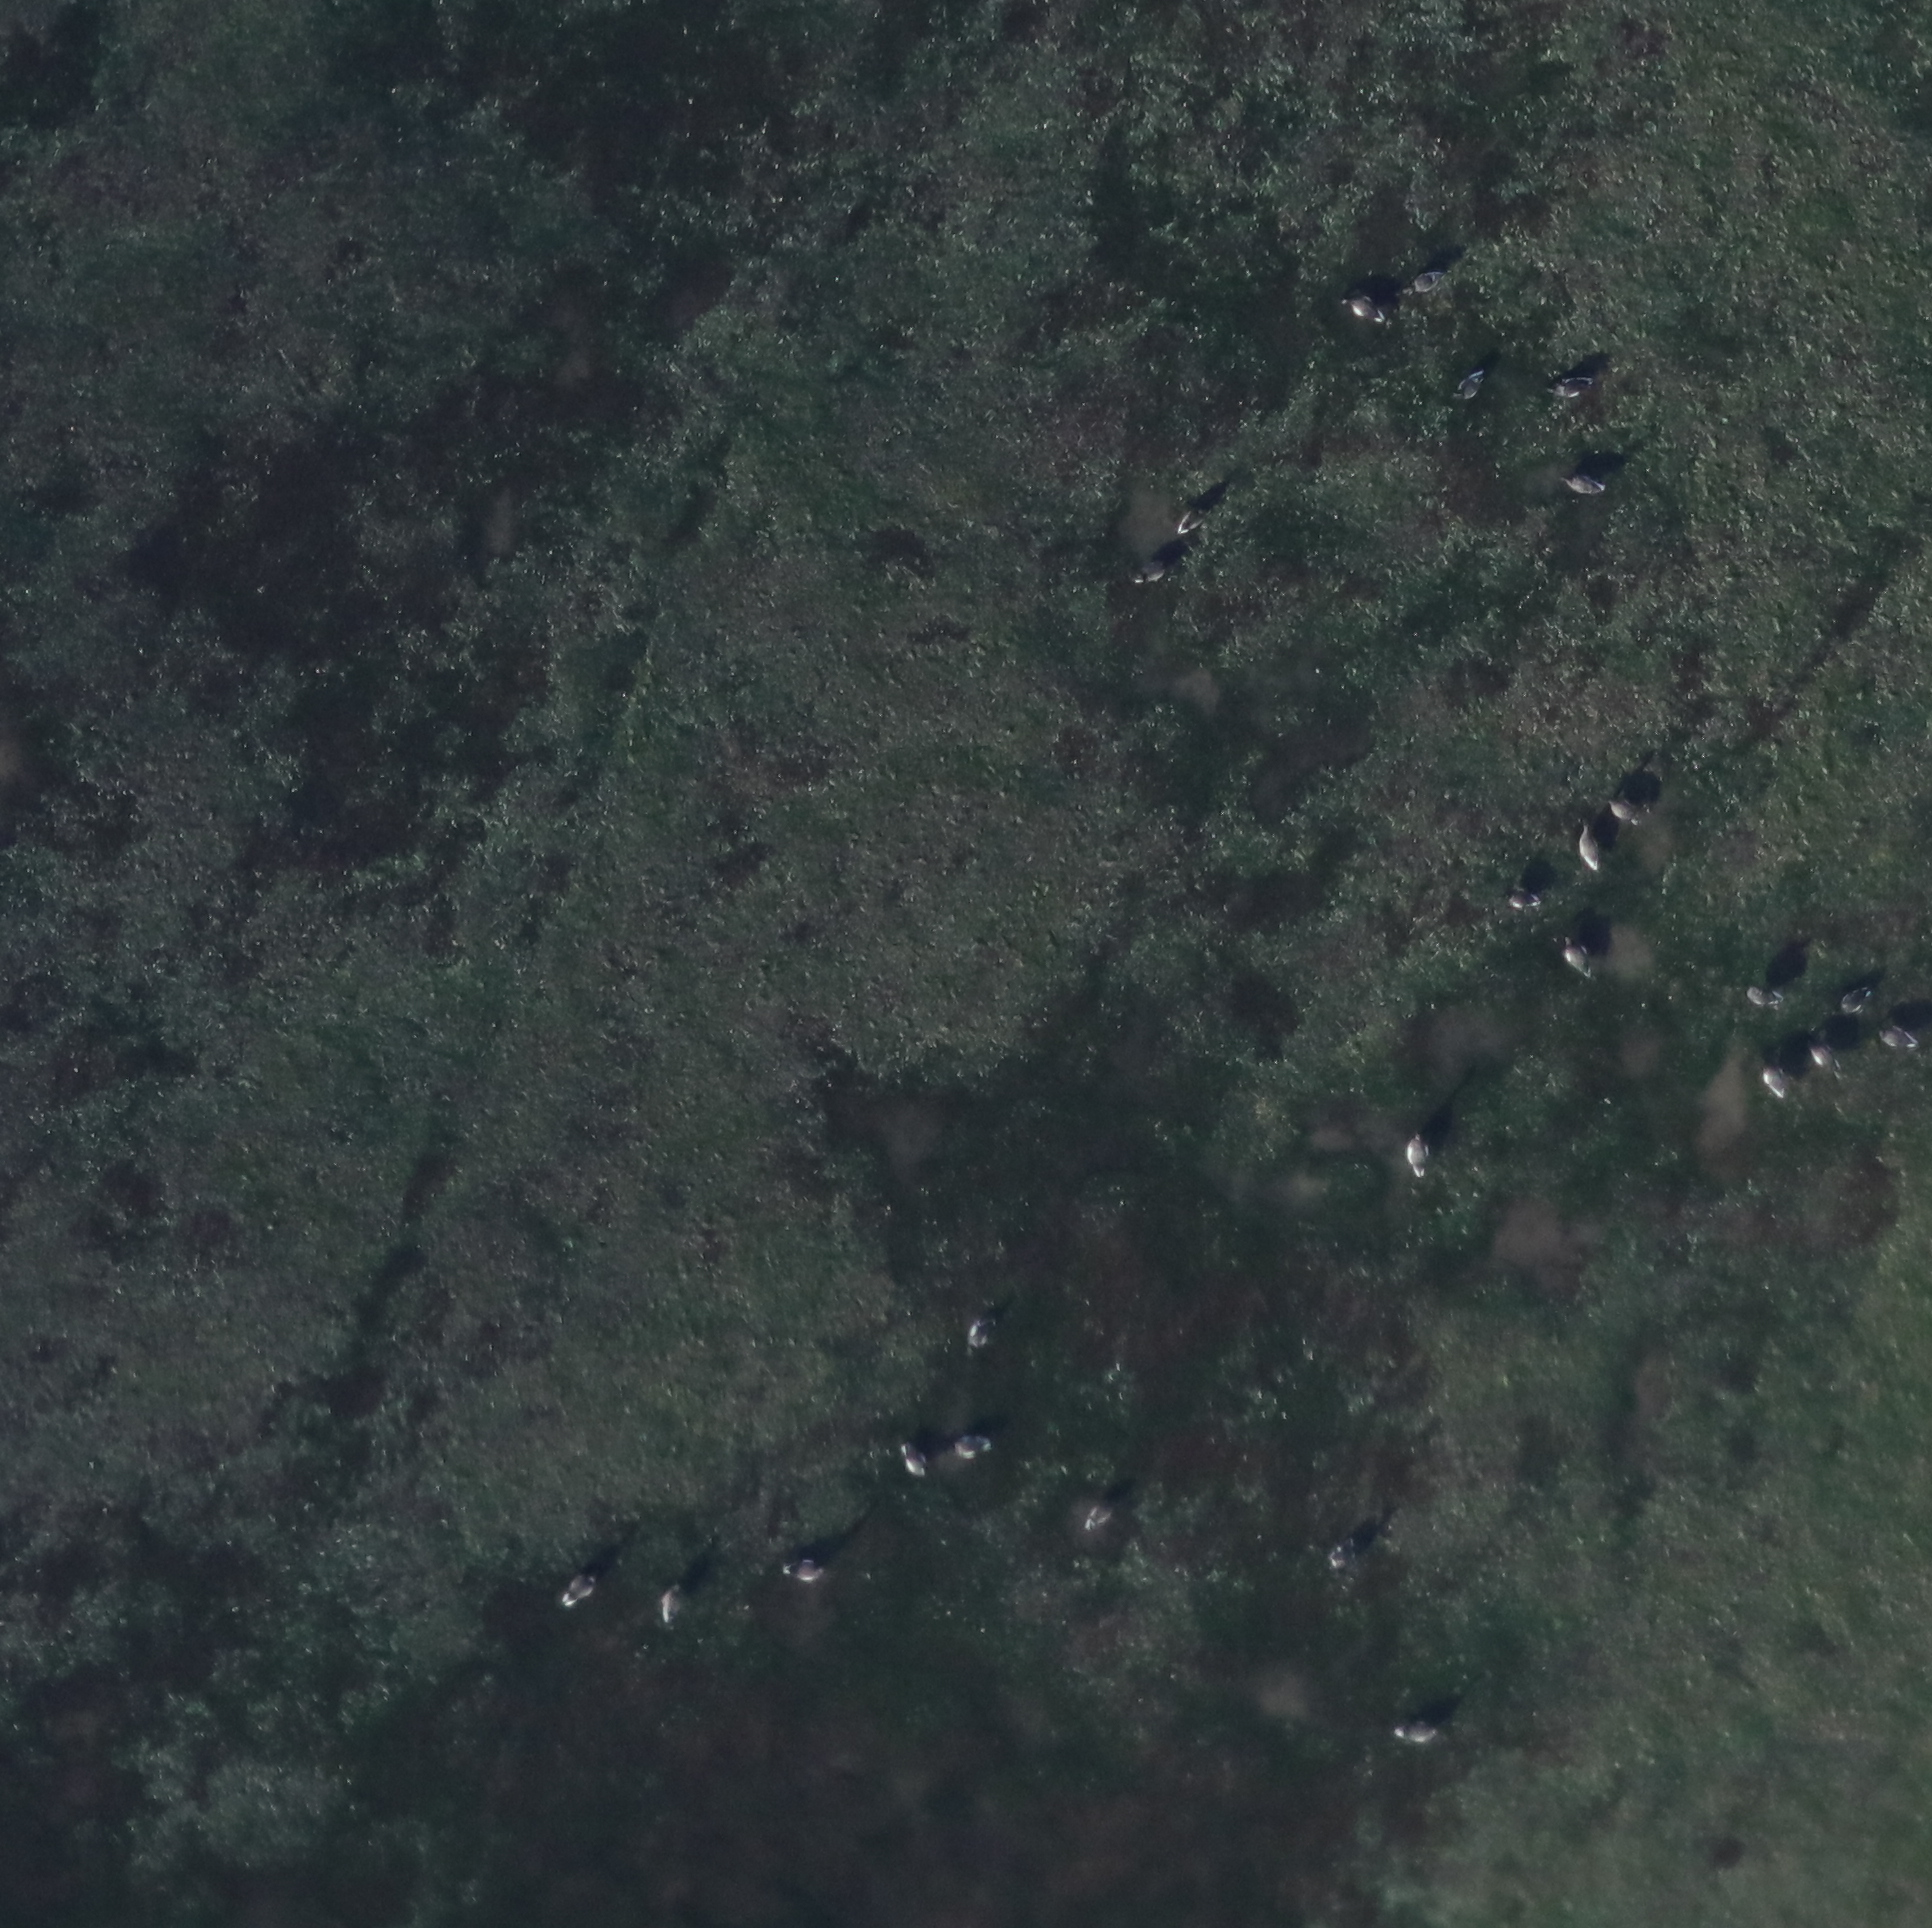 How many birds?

26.